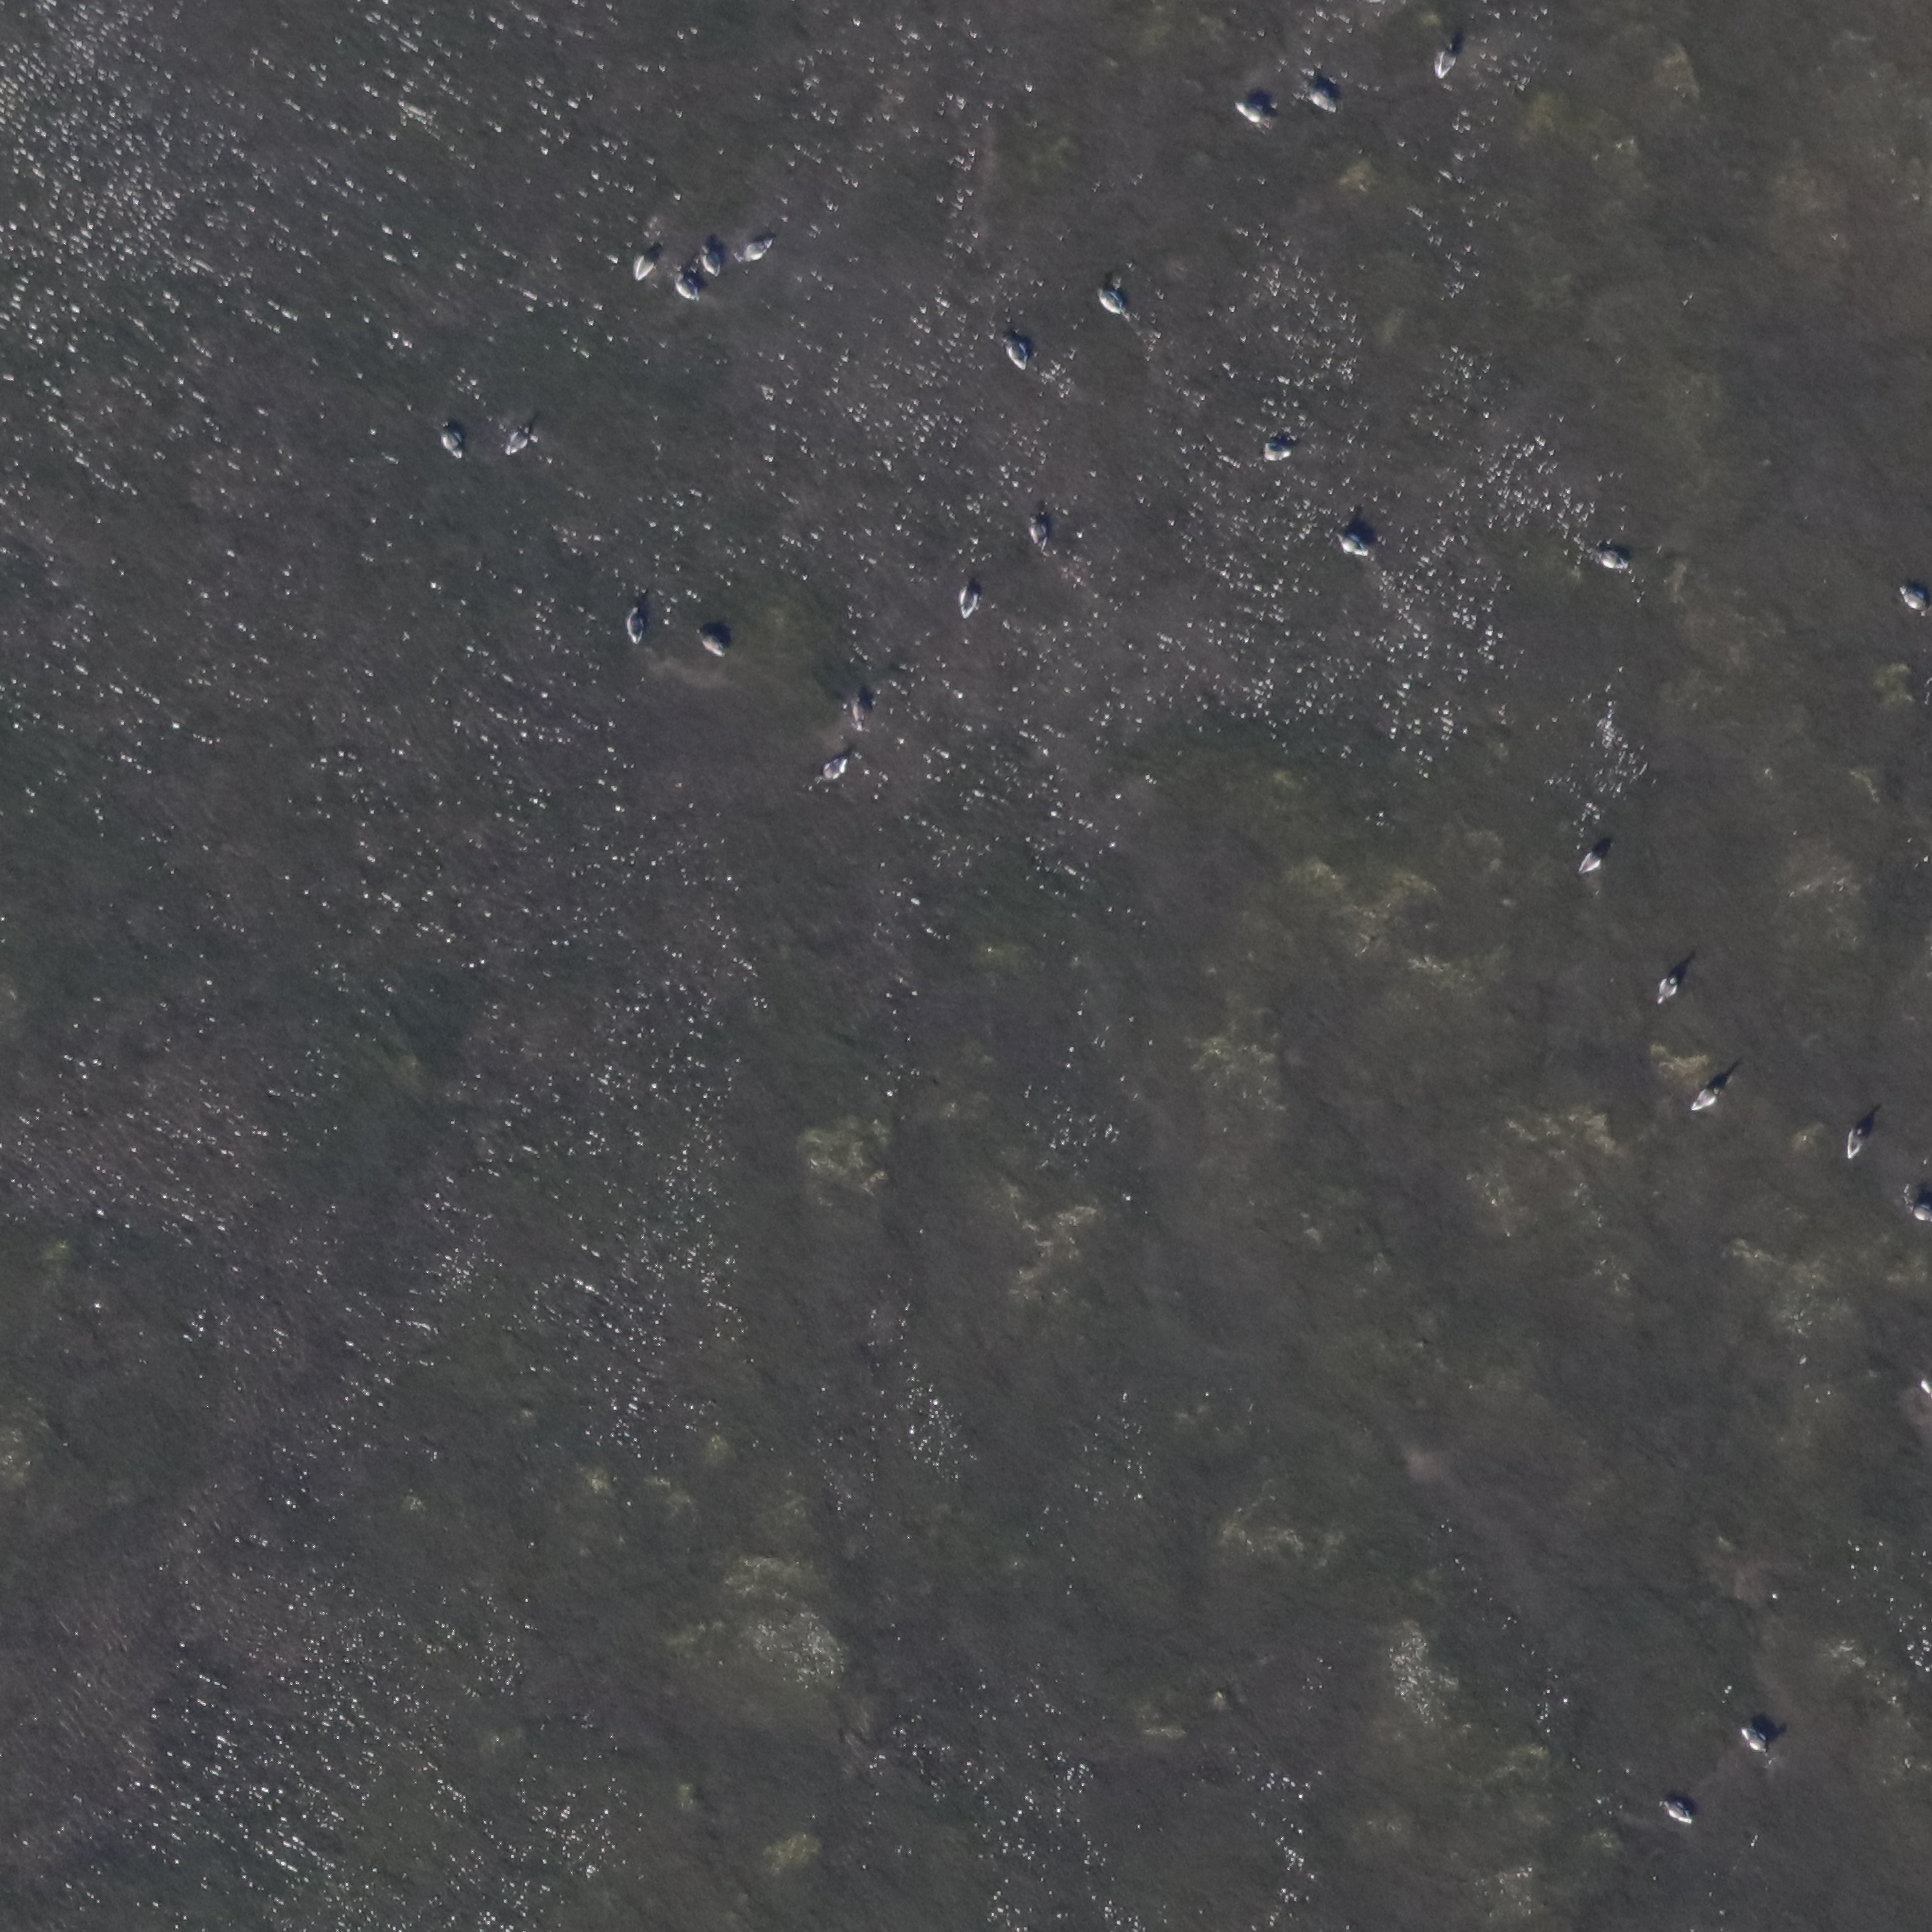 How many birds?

28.